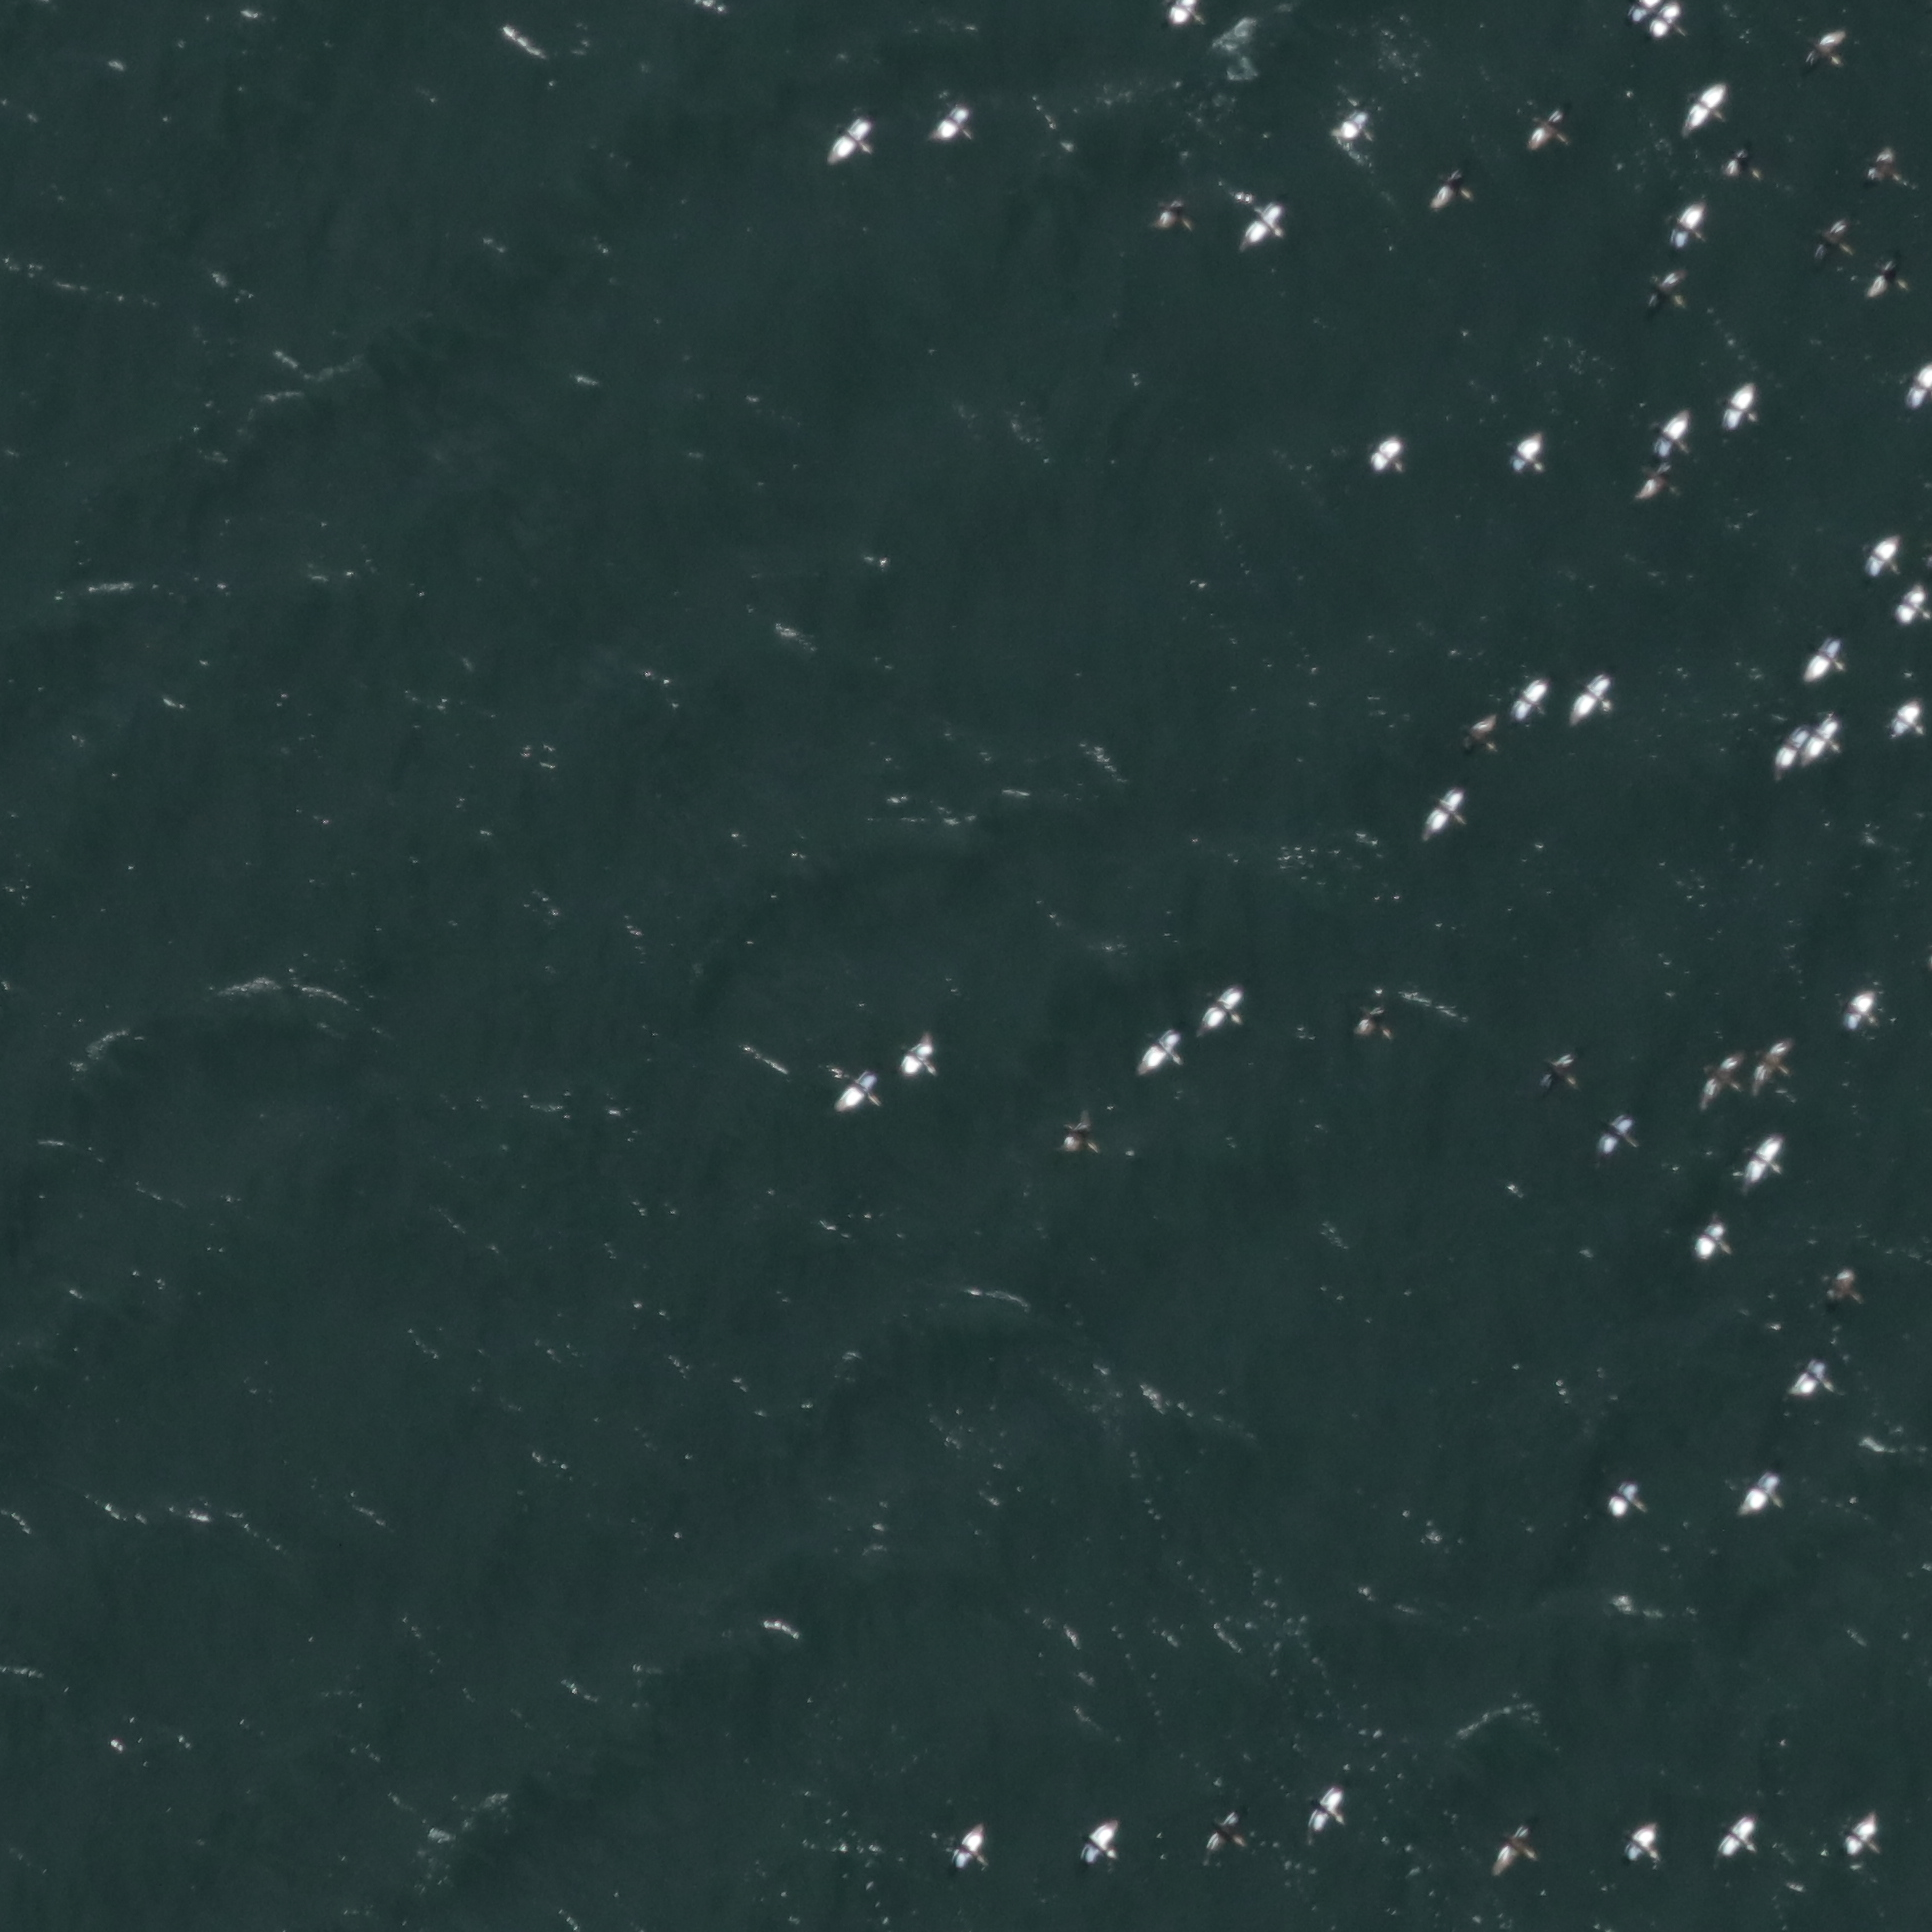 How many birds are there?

59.